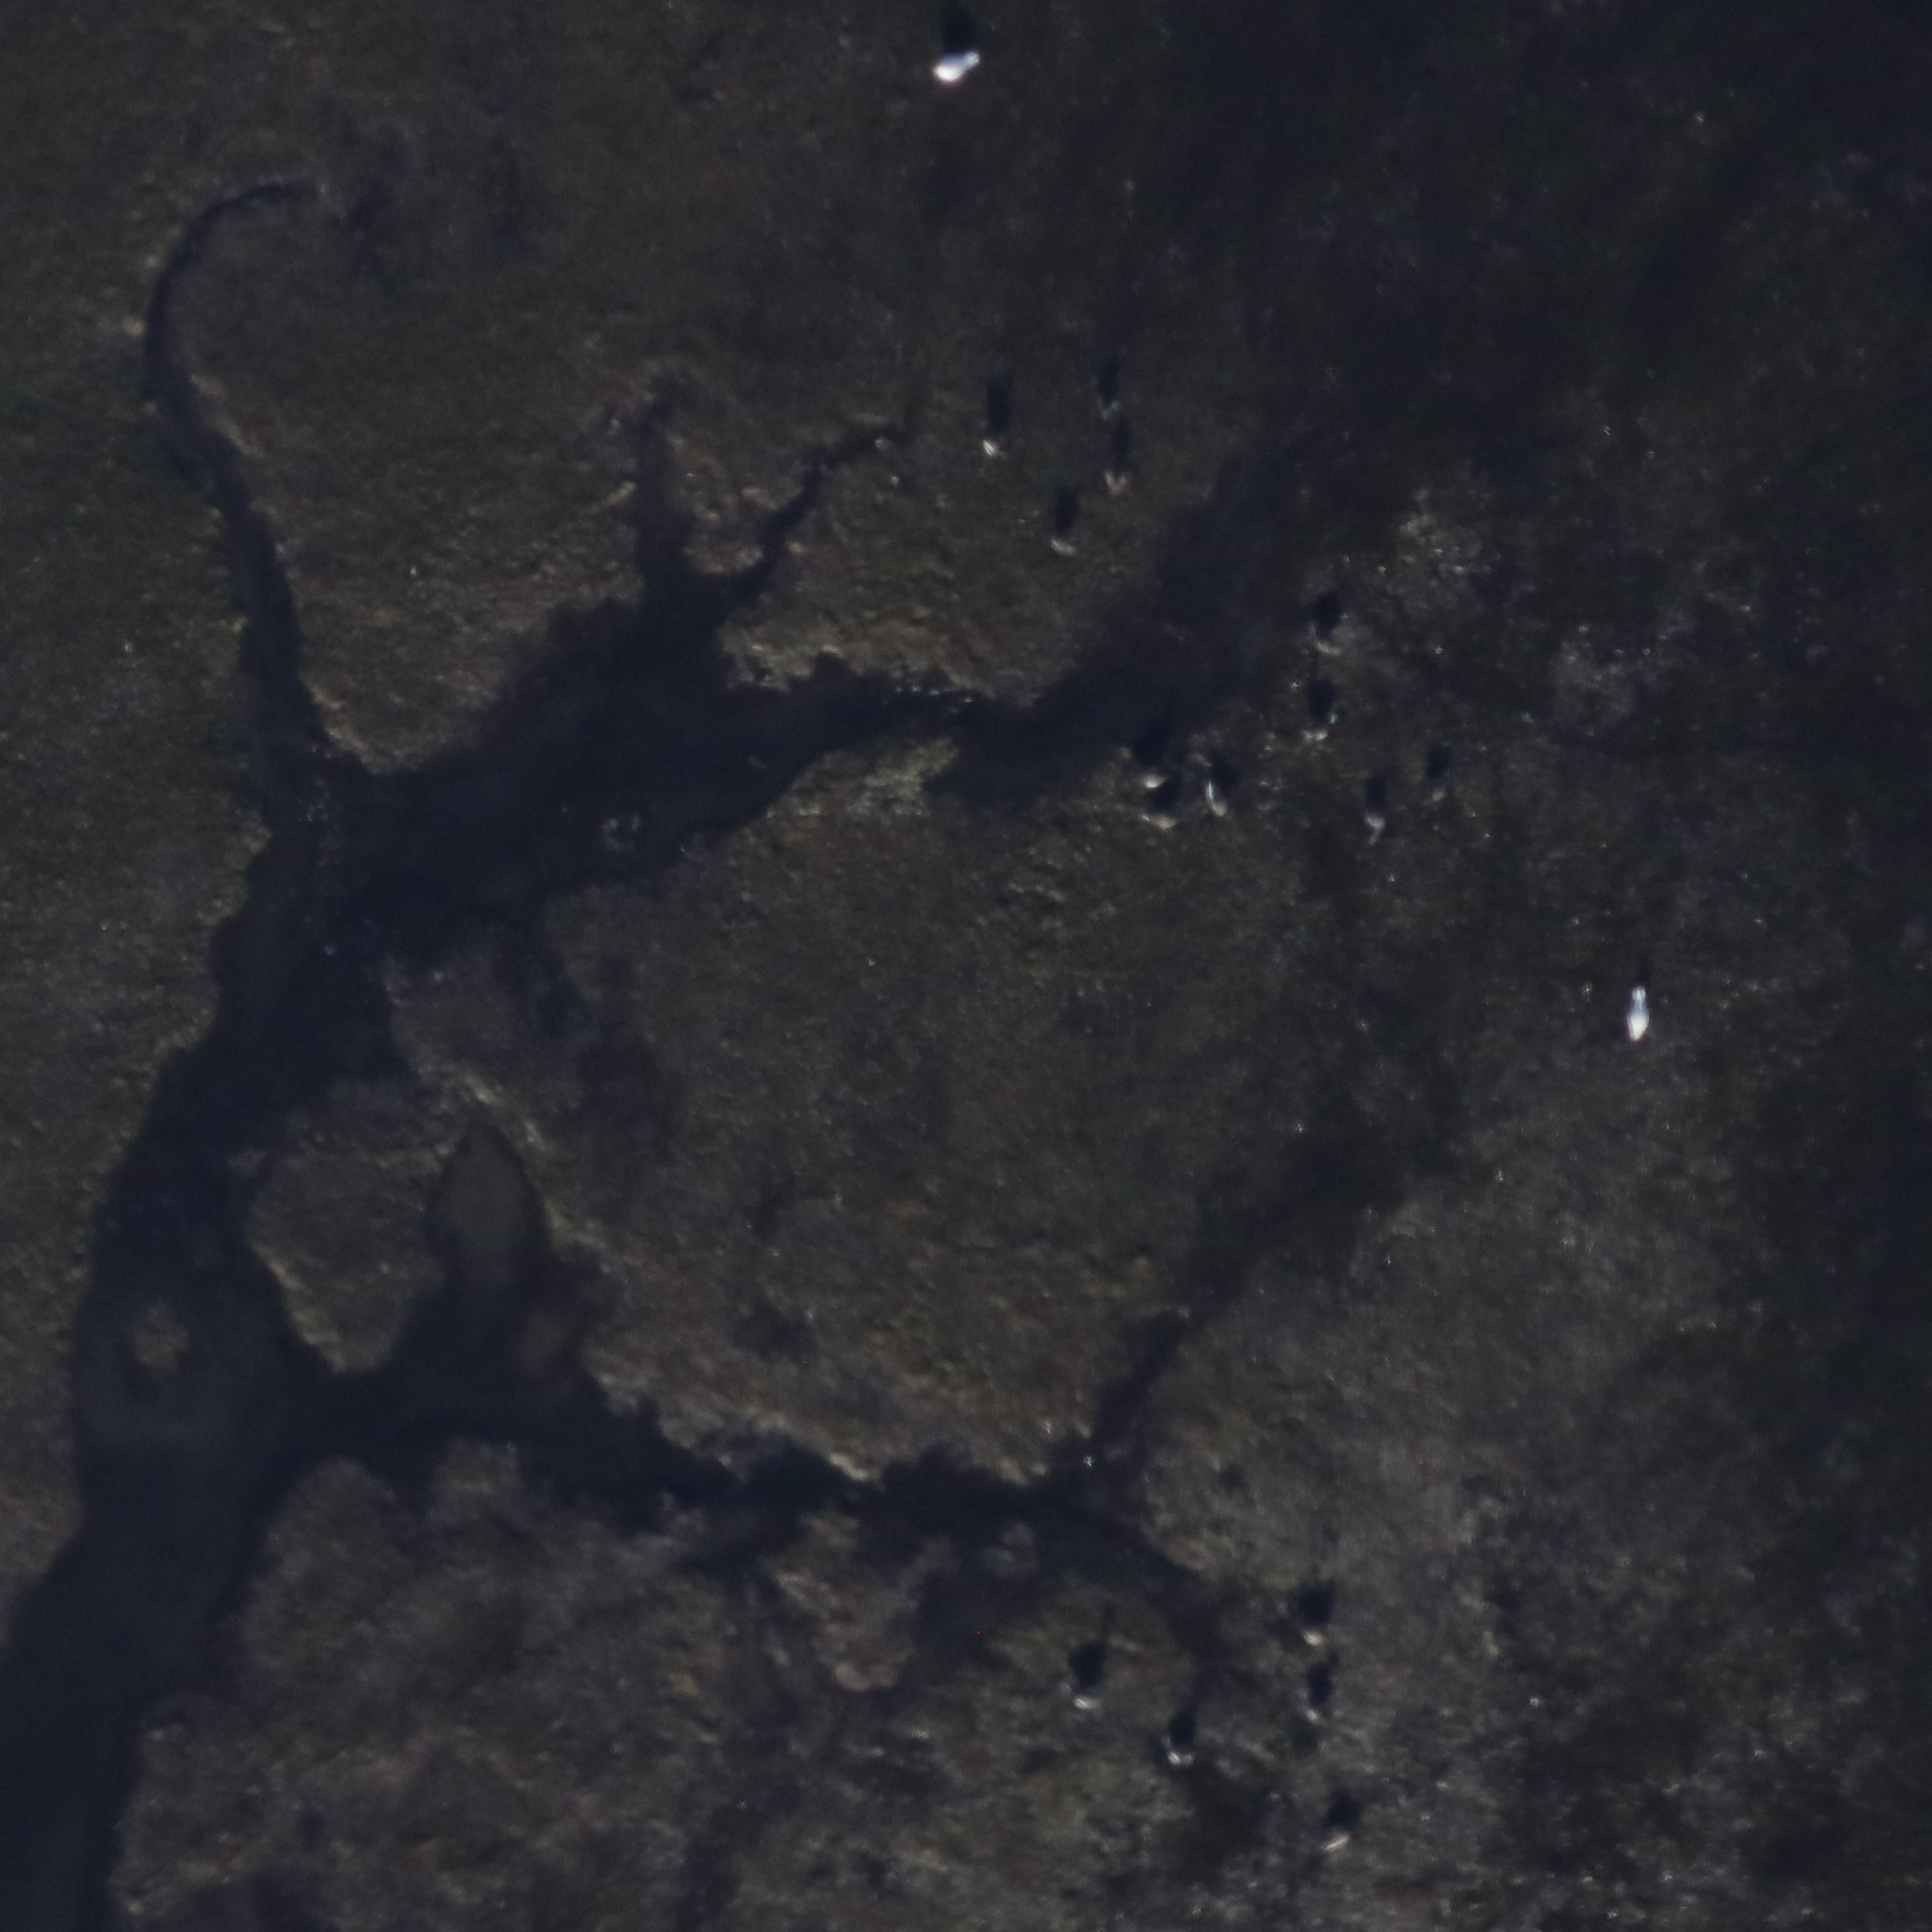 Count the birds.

18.